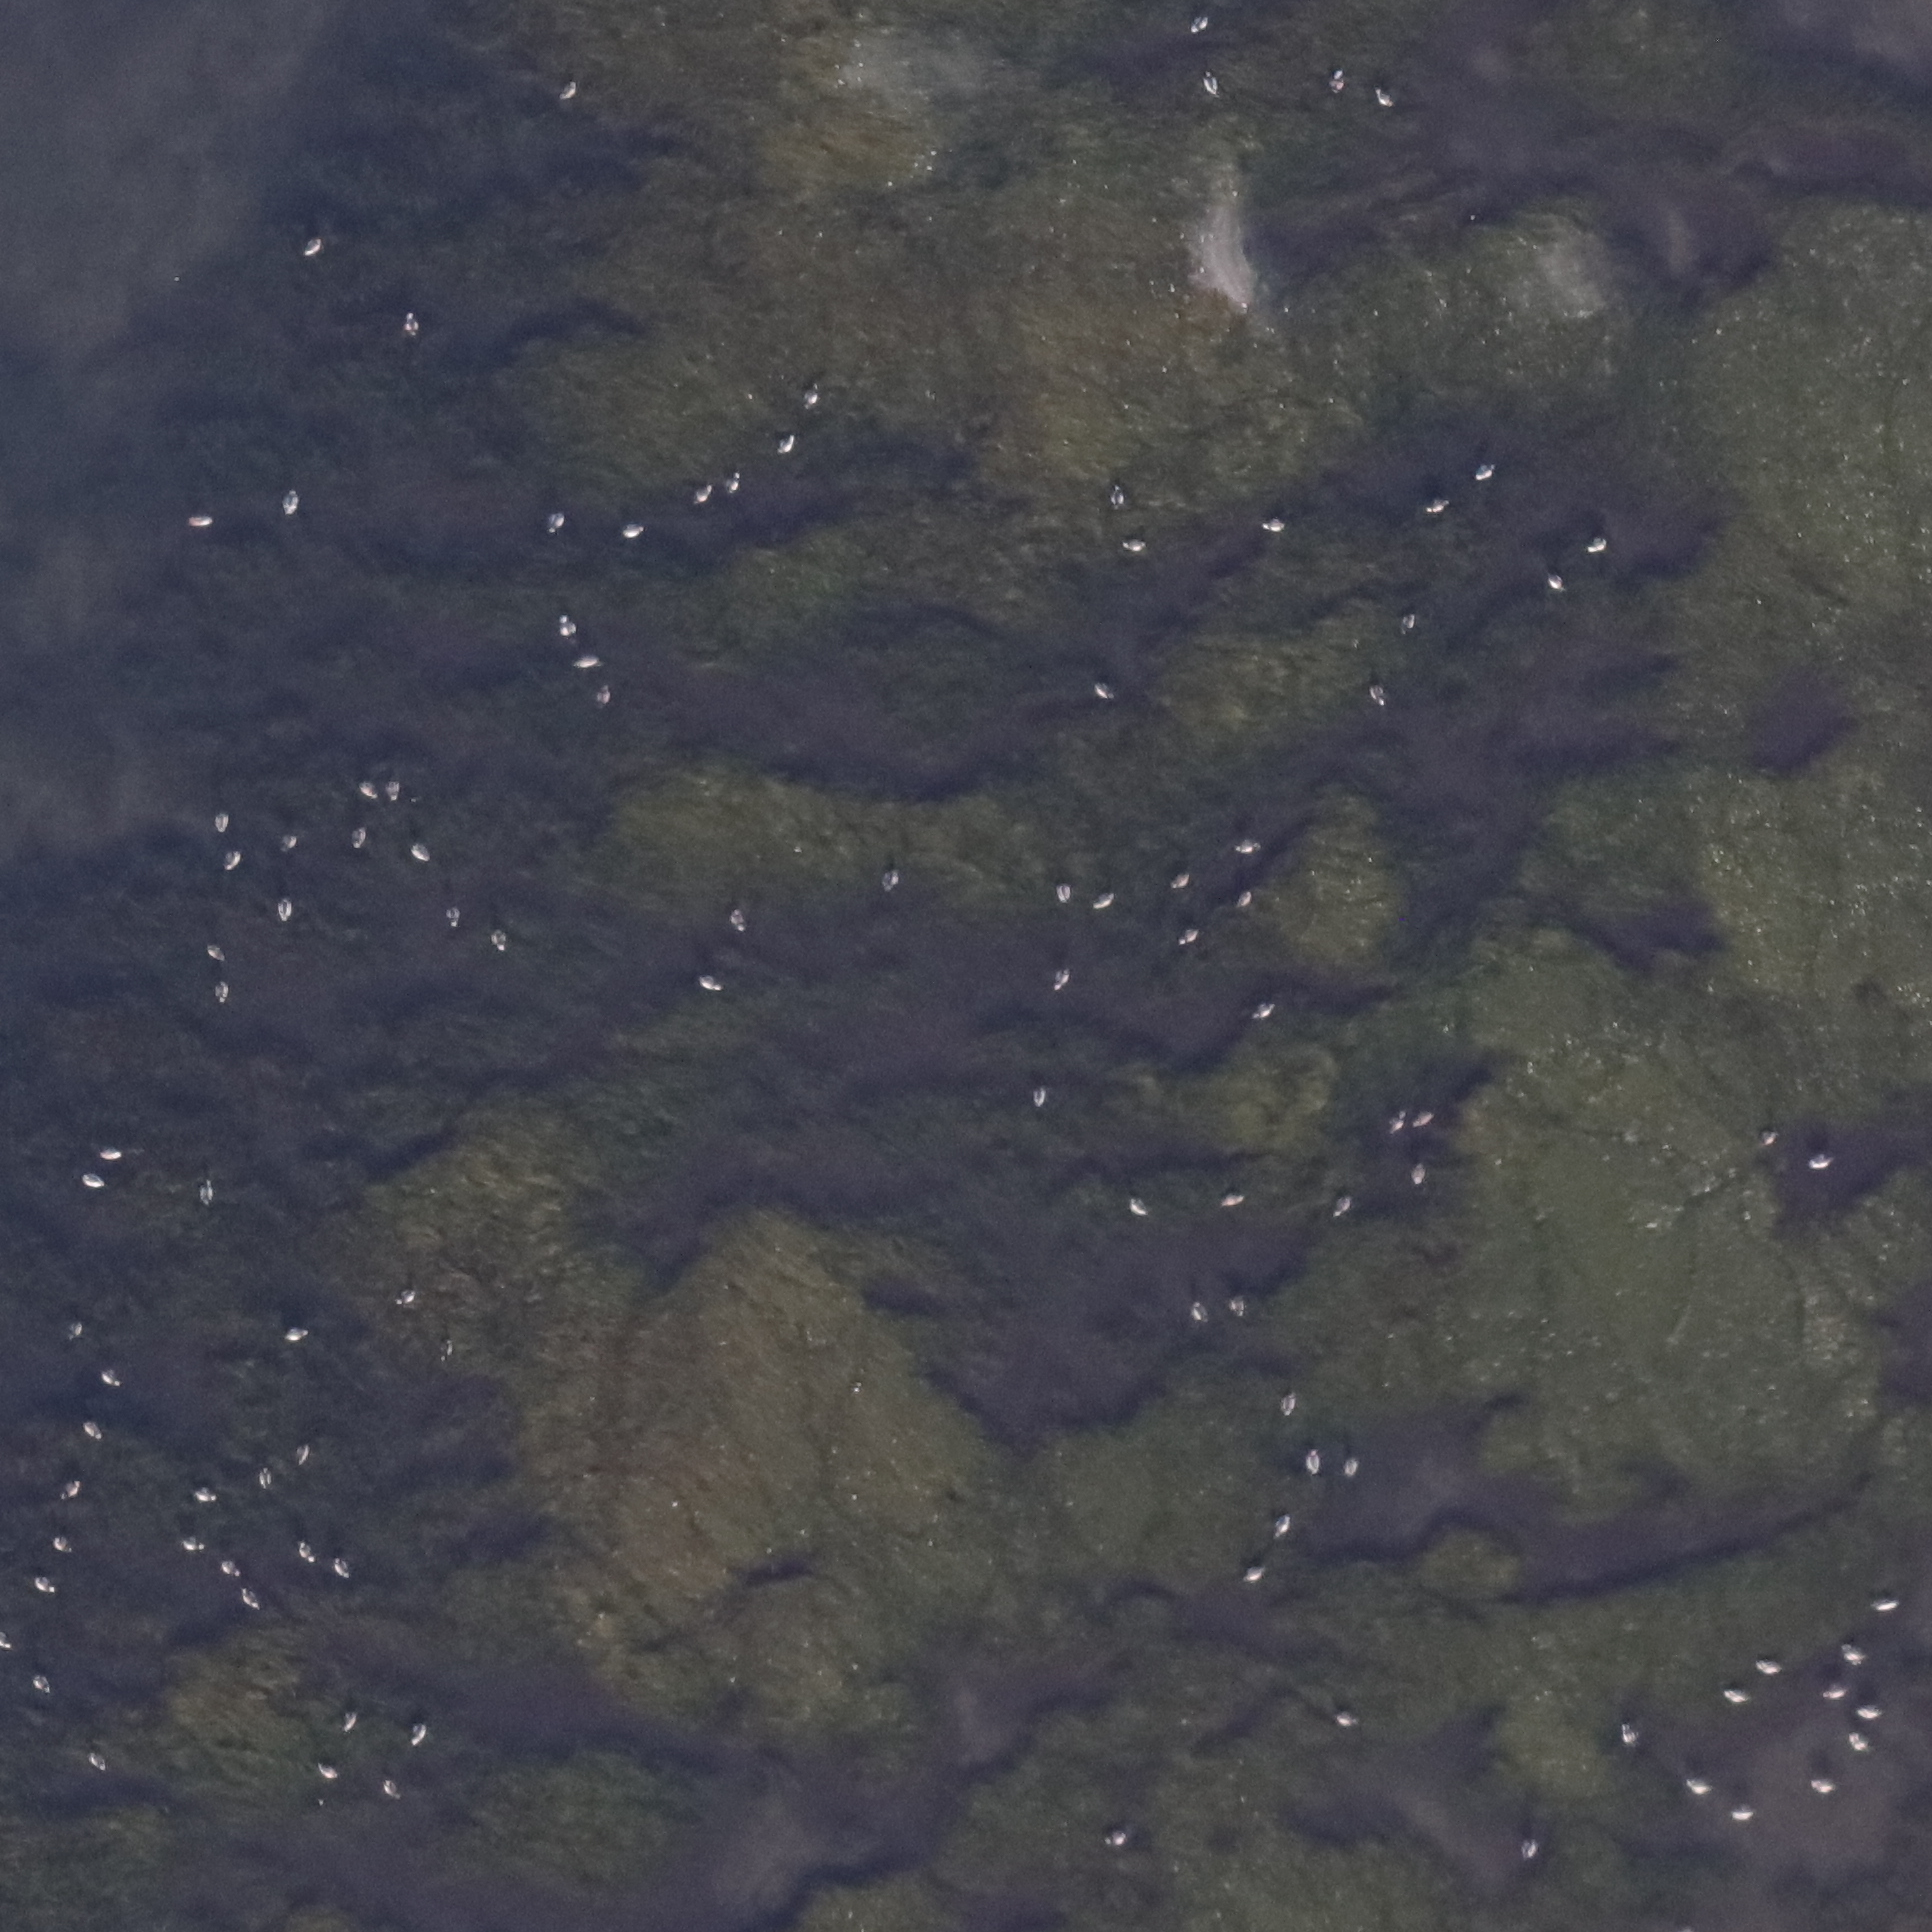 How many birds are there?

109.